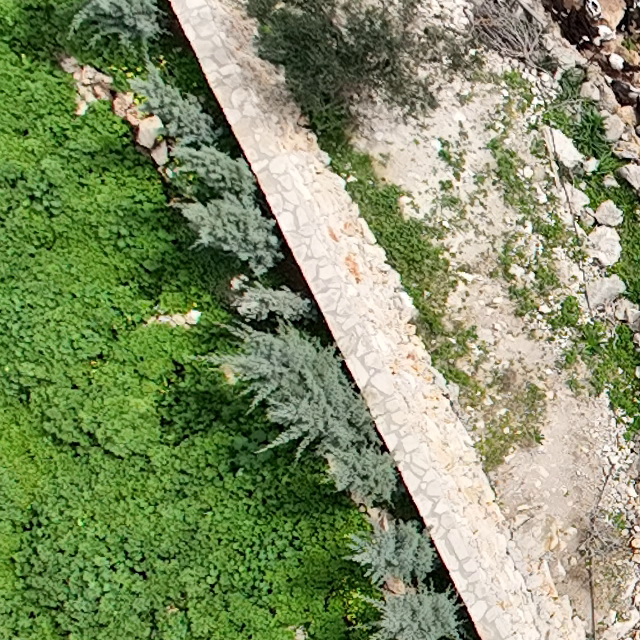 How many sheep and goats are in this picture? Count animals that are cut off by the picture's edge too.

12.